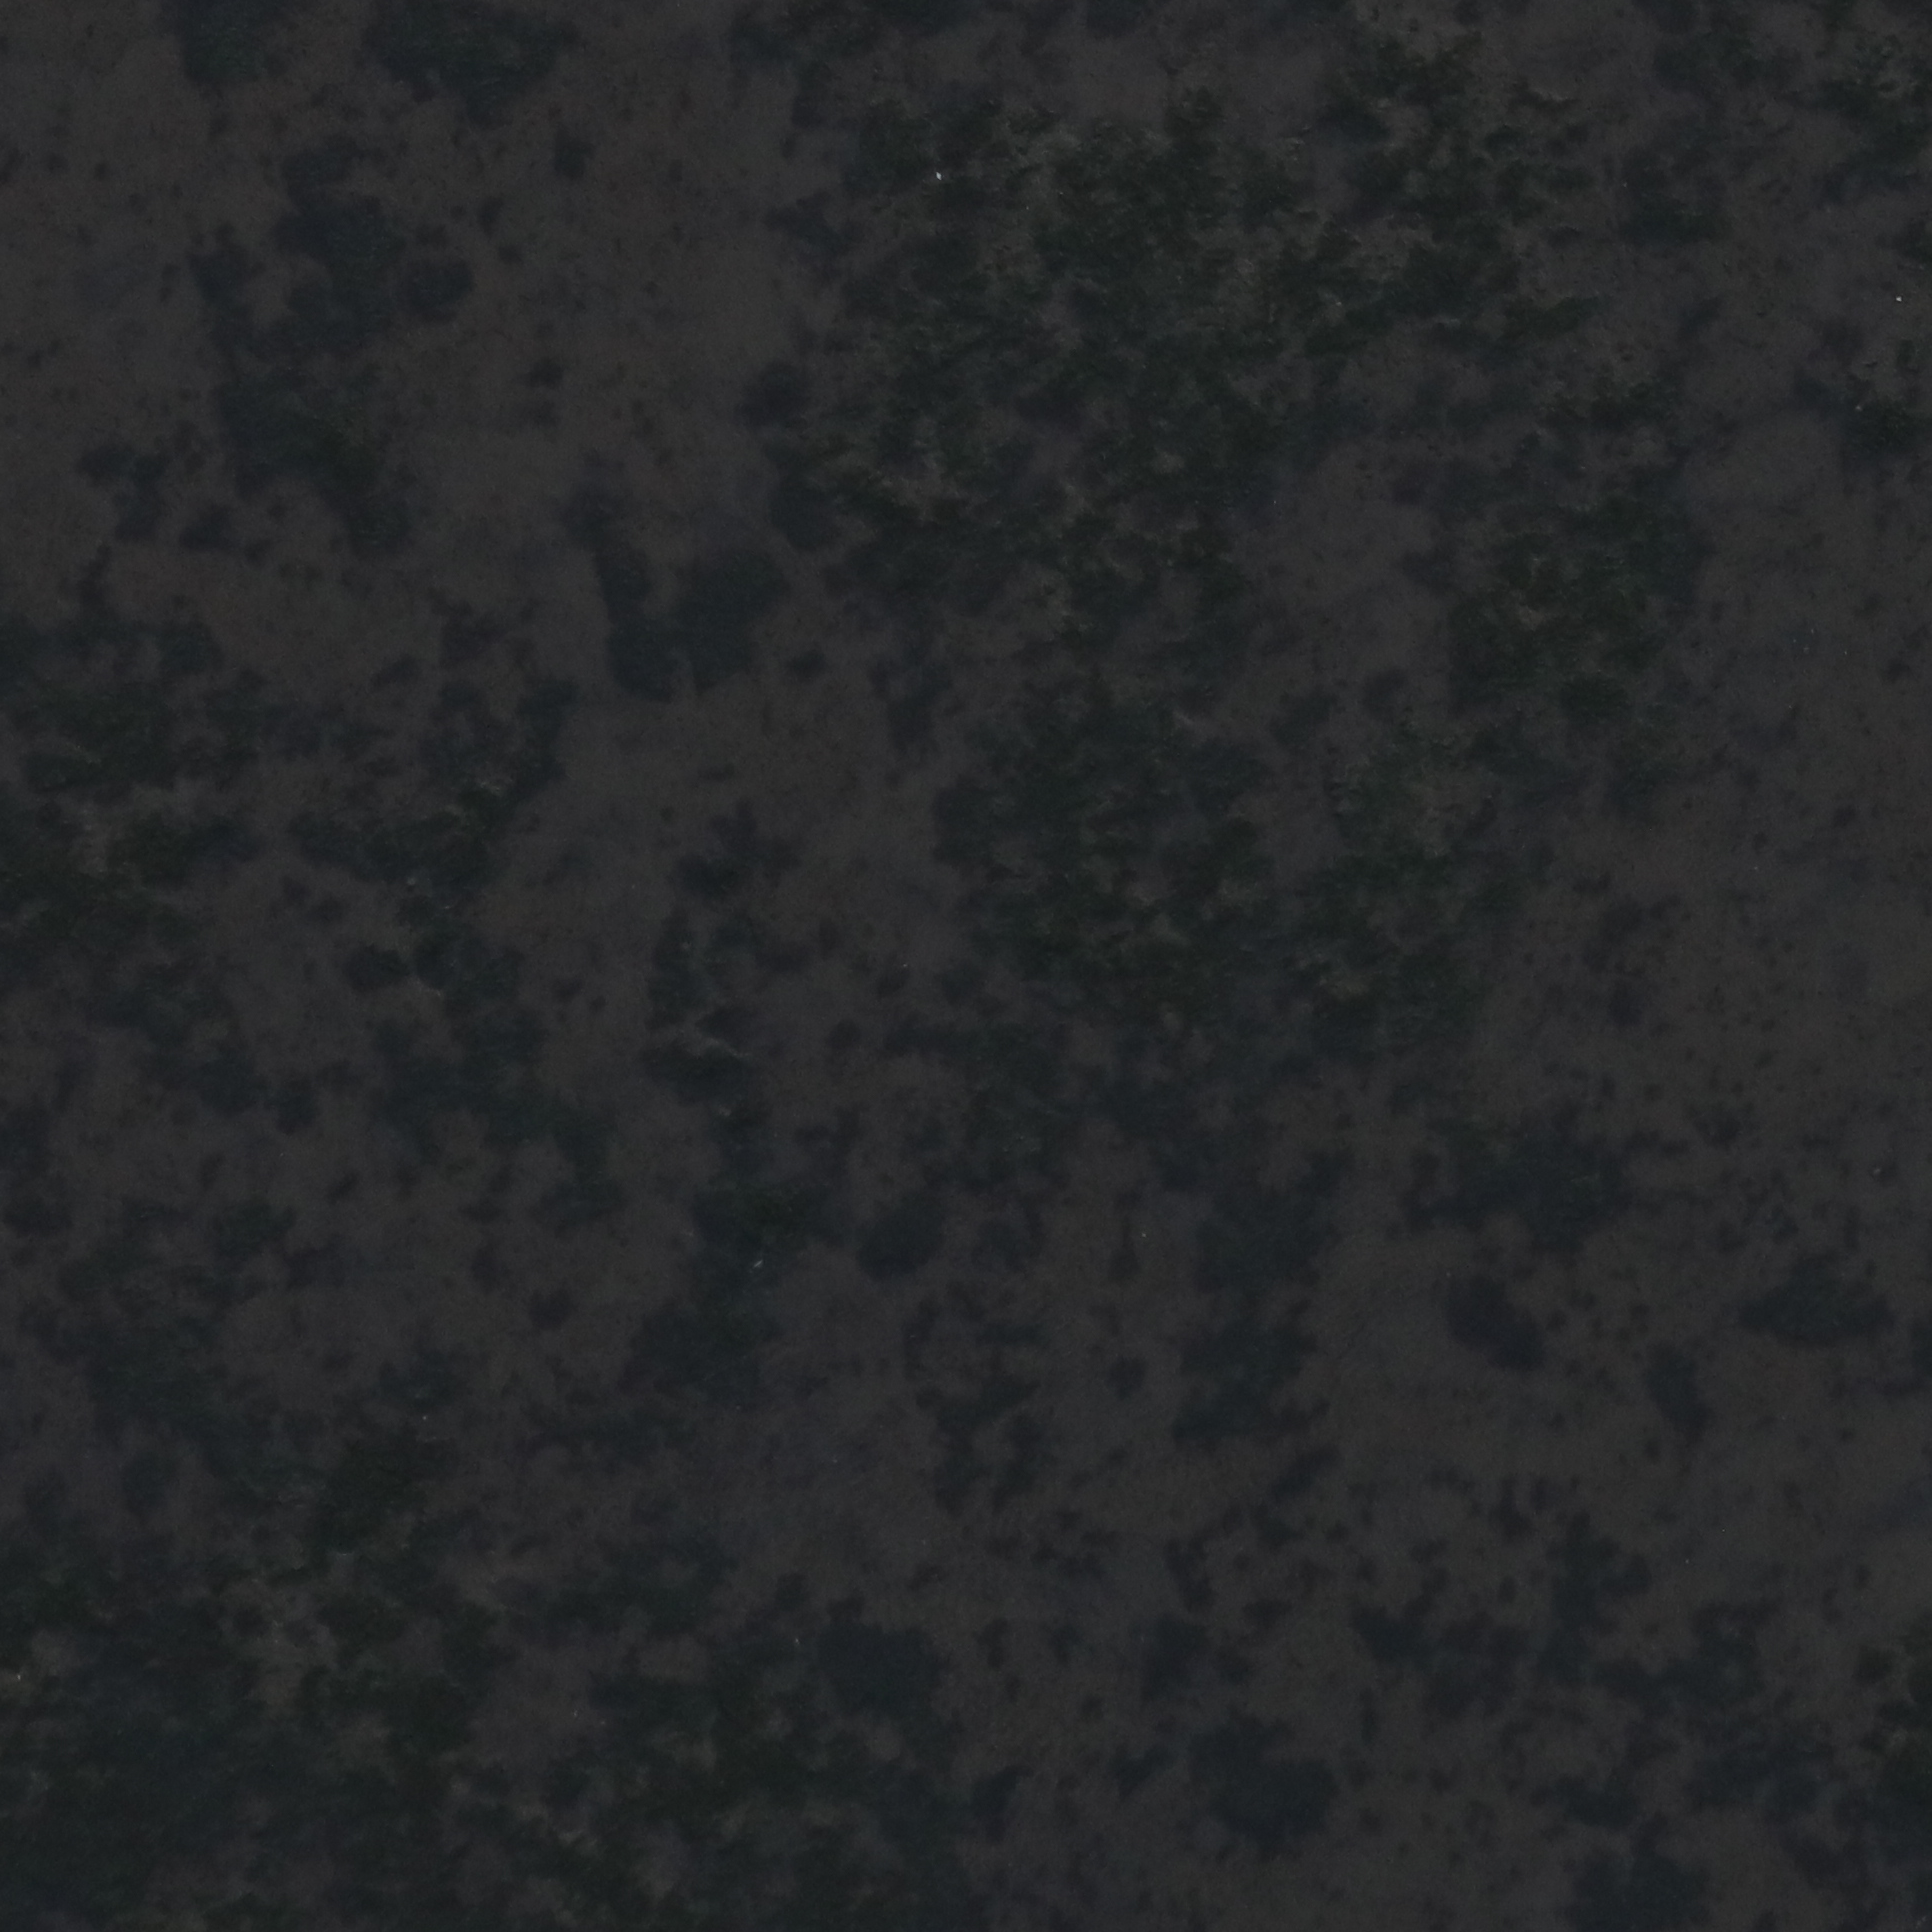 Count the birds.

0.